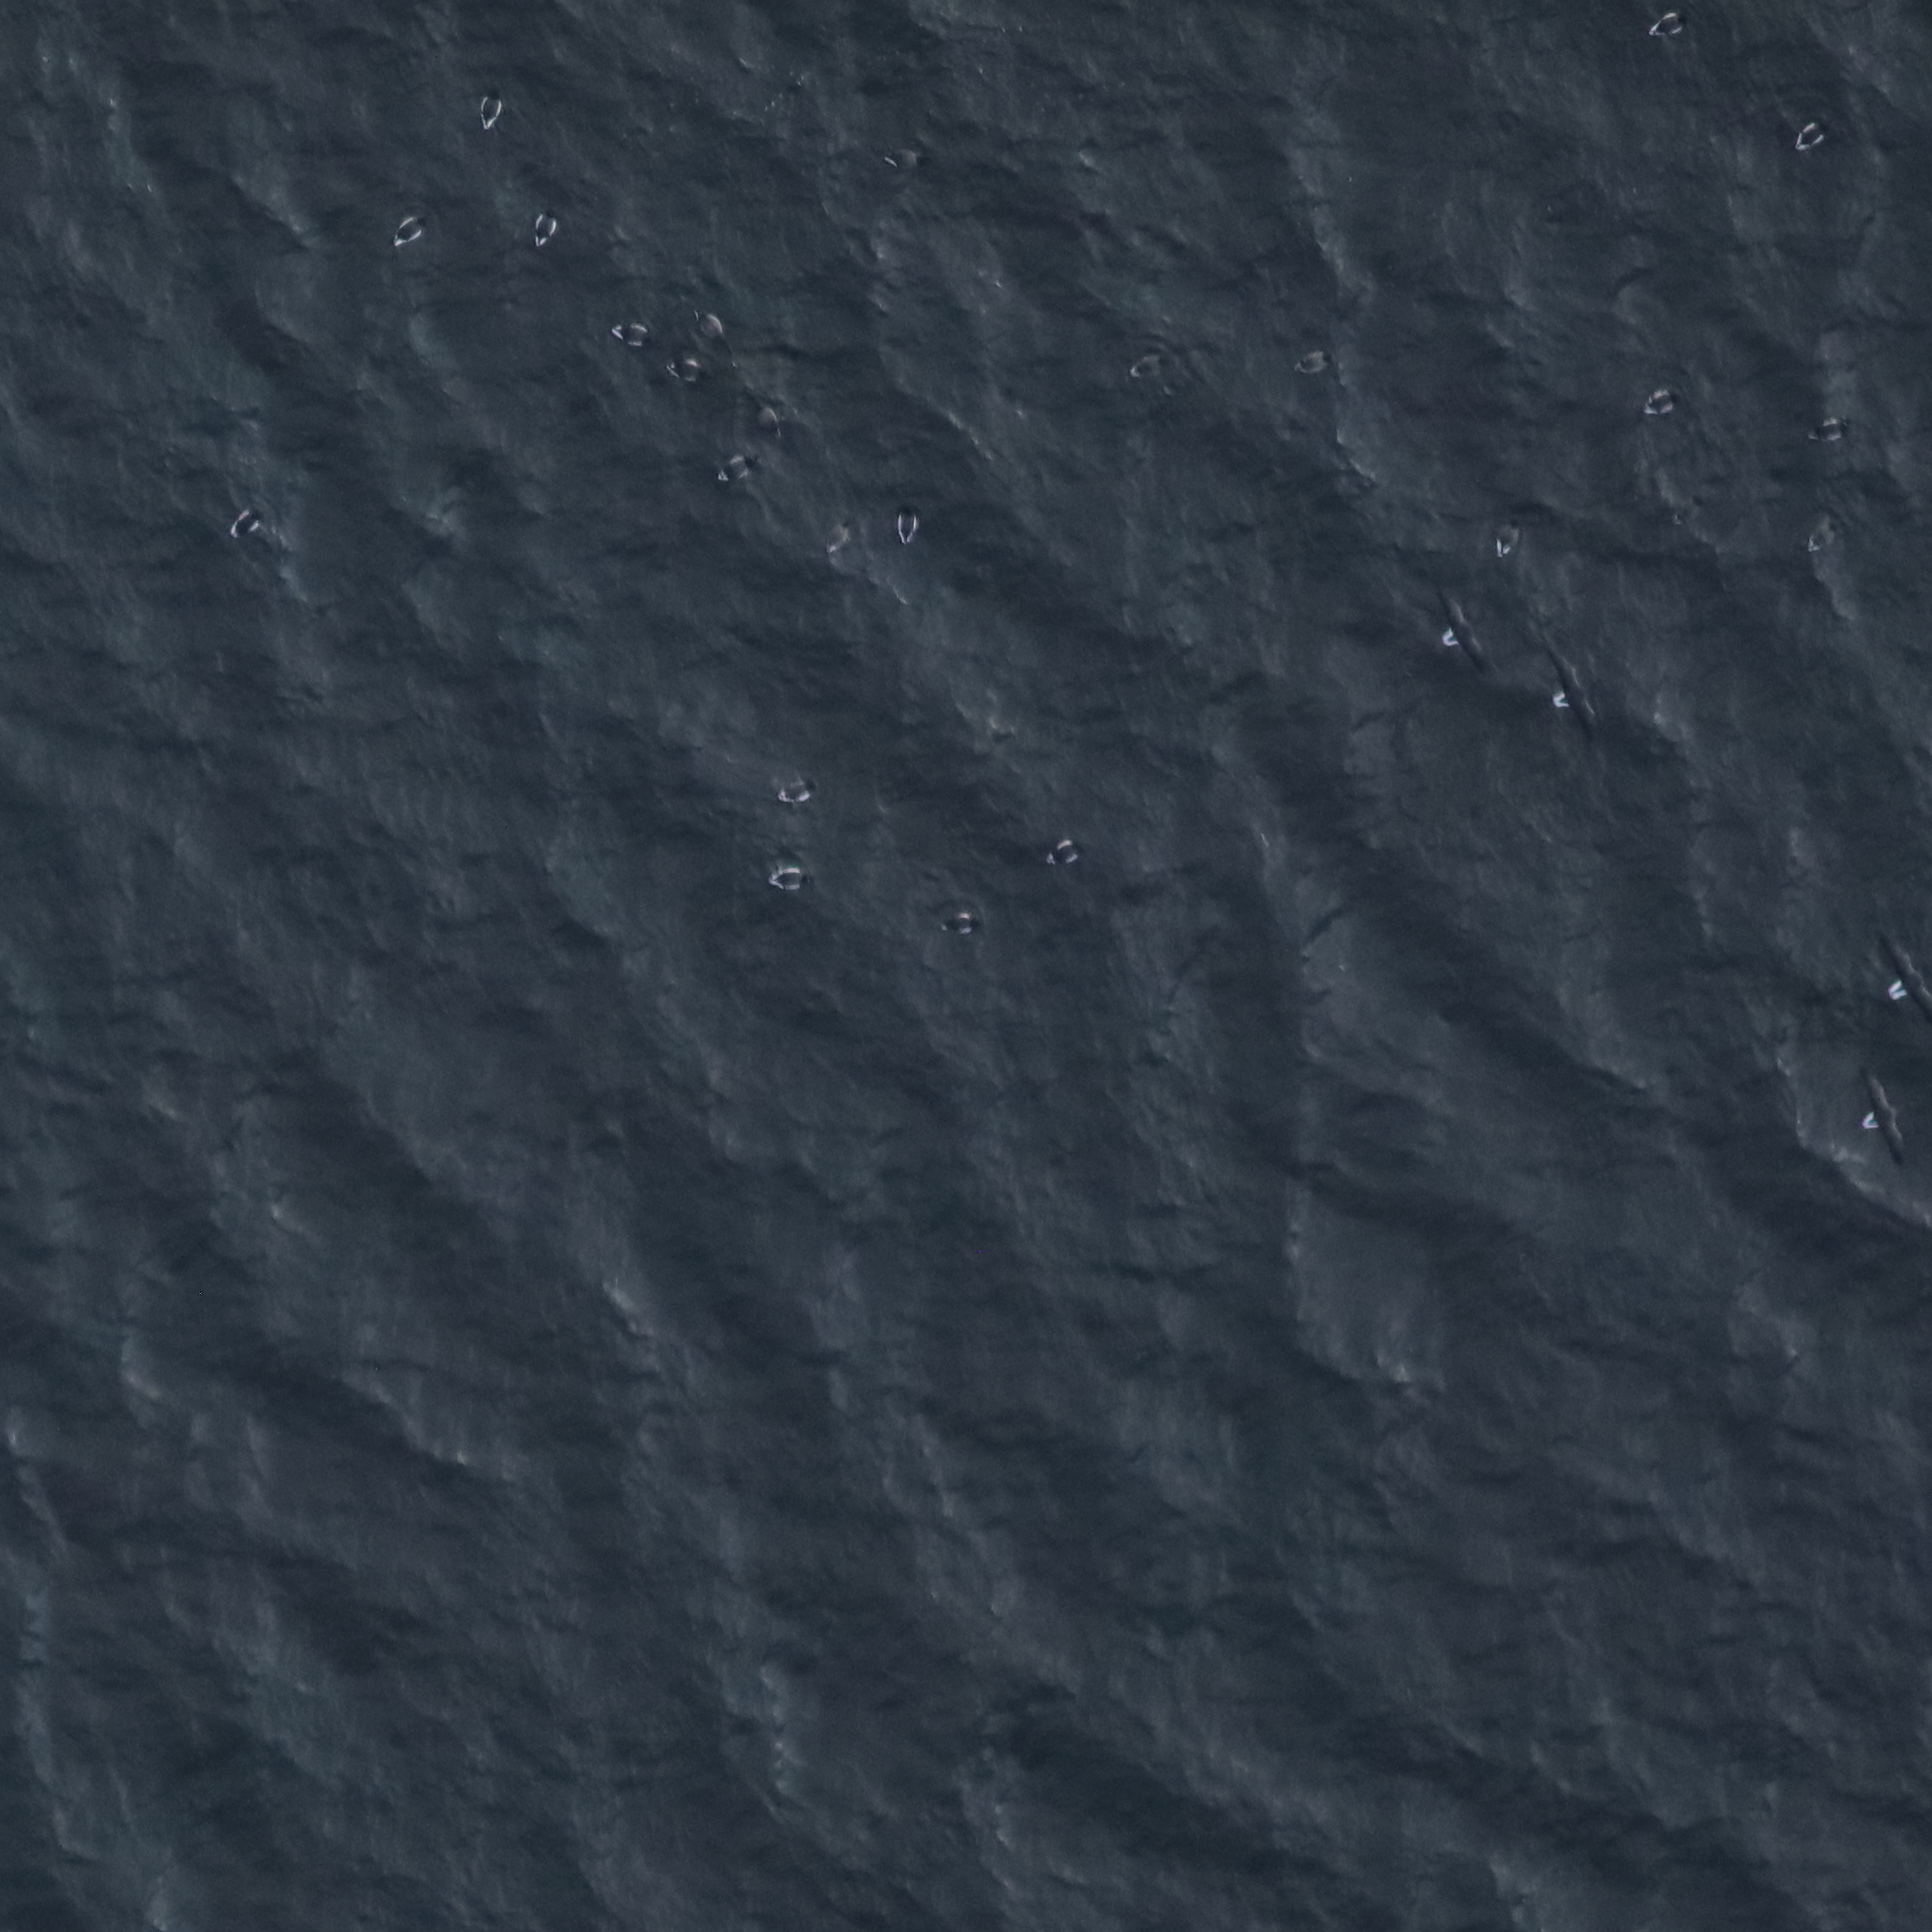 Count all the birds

29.